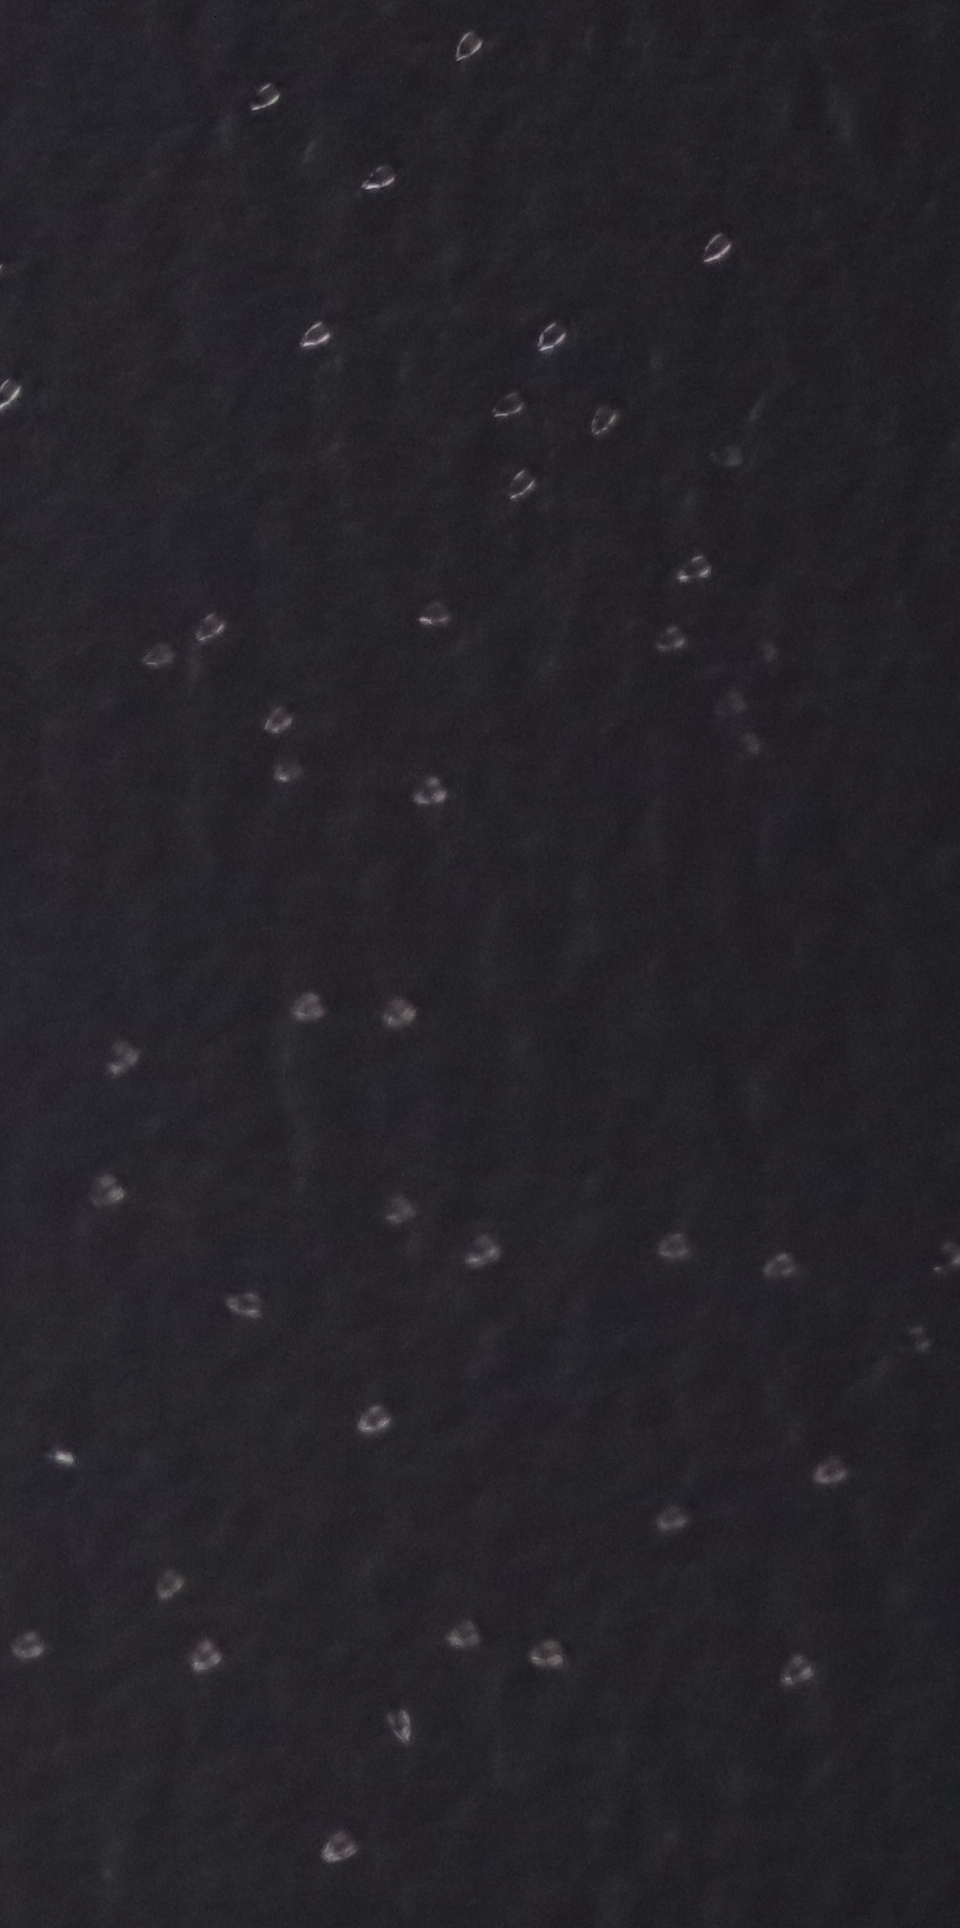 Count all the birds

45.